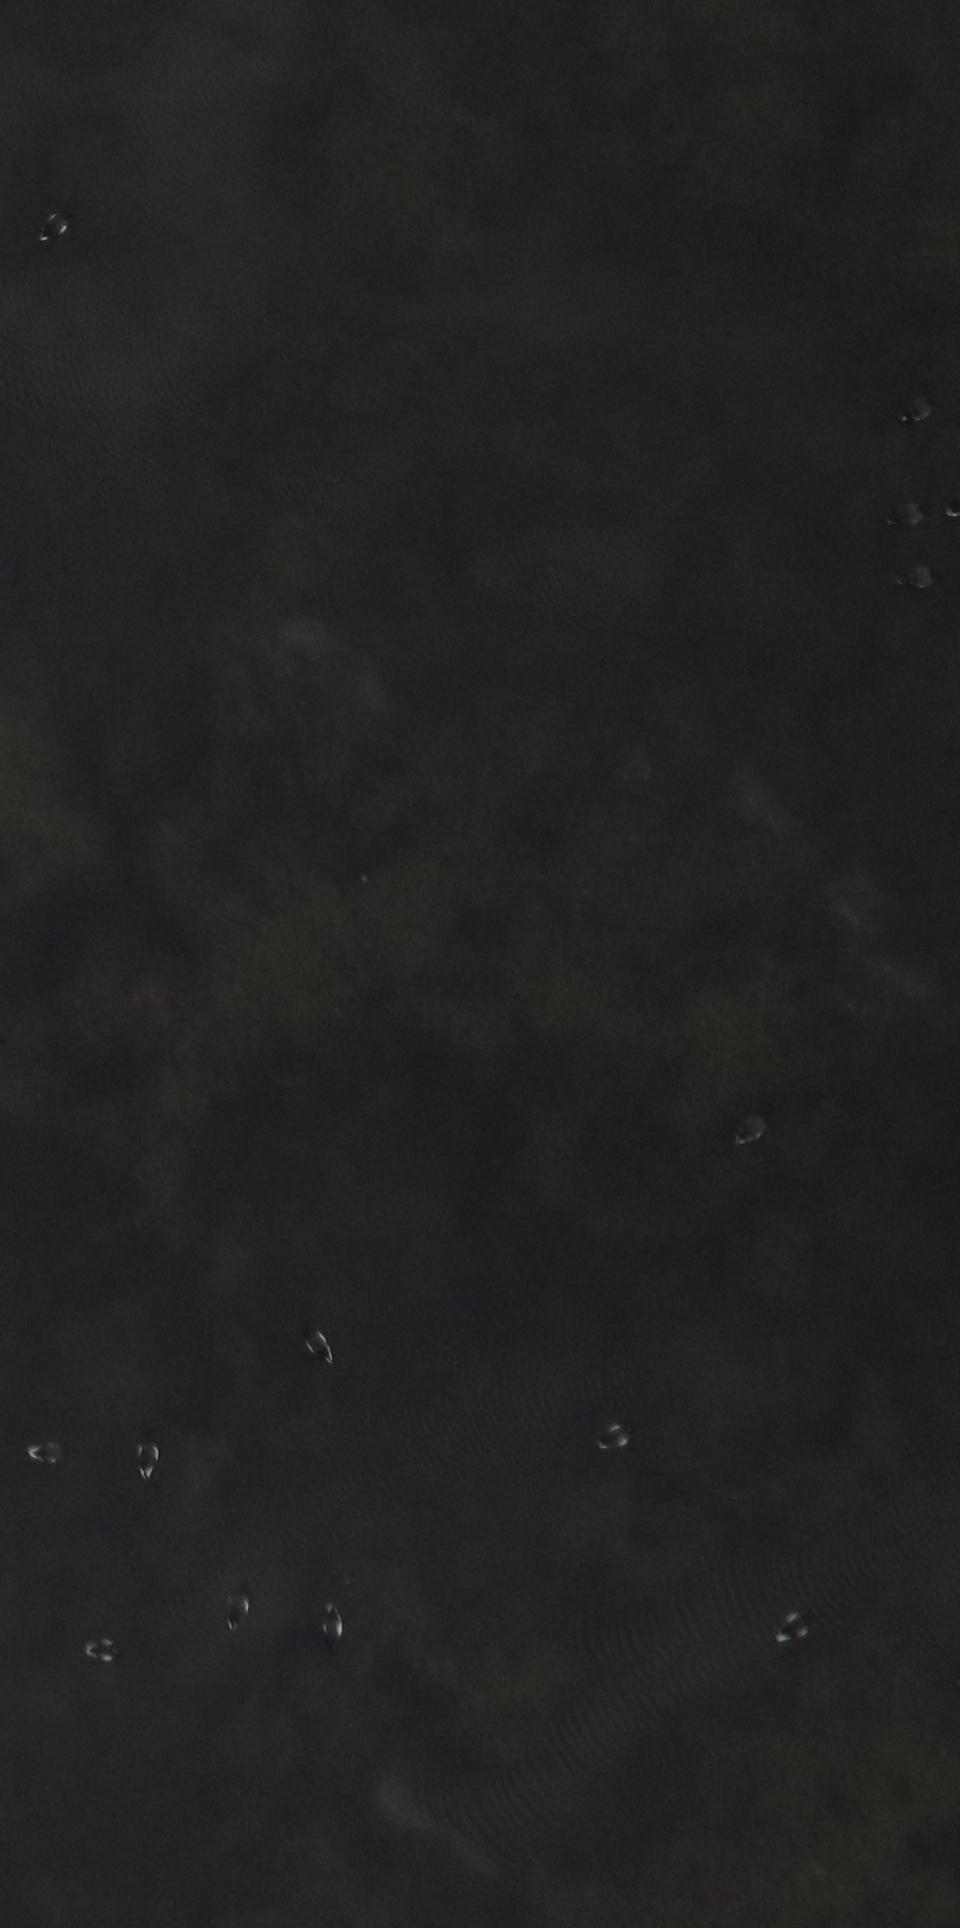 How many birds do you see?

13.